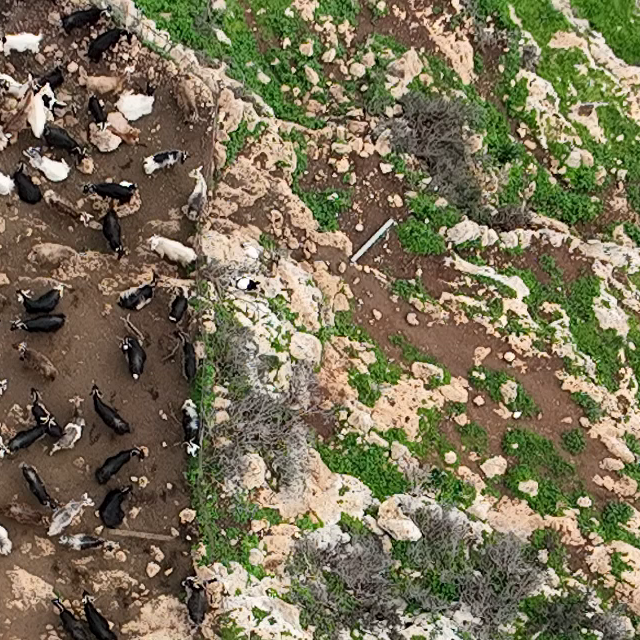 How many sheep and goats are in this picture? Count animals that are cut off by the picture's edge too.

50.